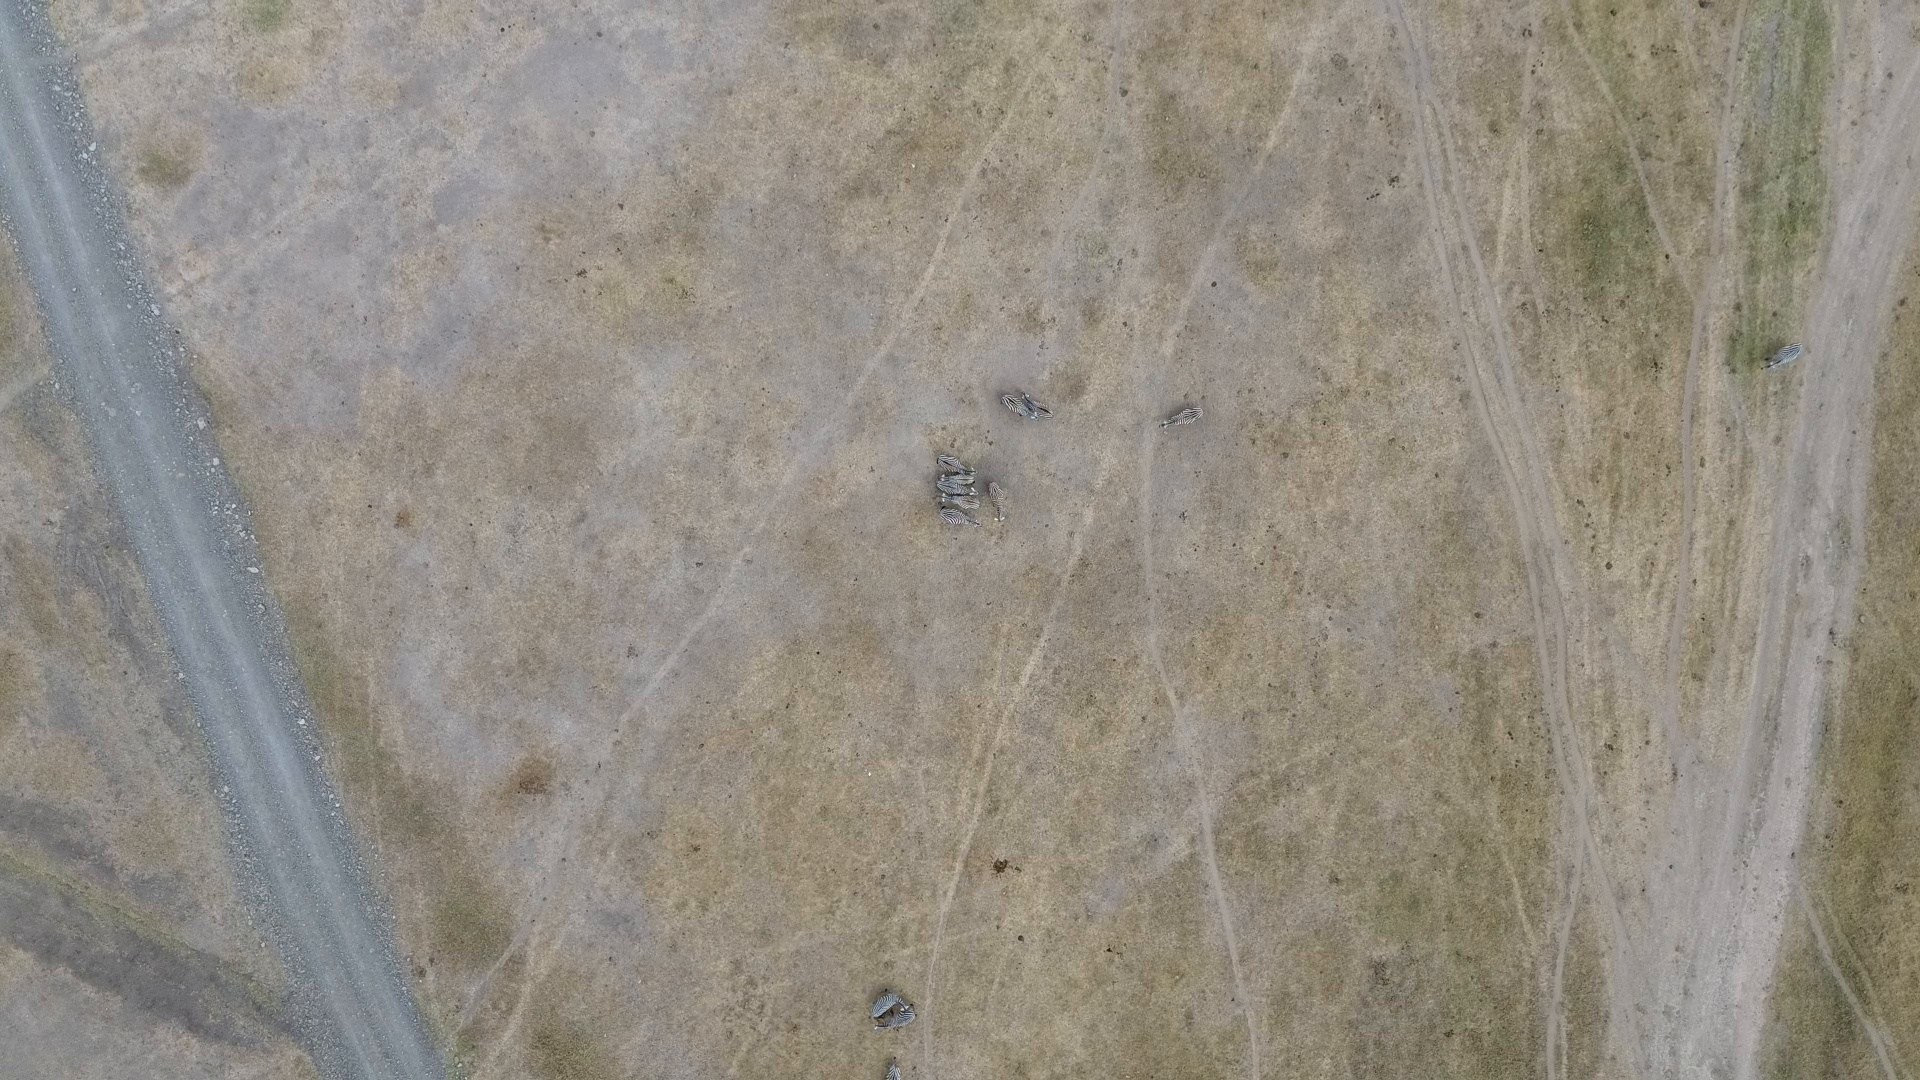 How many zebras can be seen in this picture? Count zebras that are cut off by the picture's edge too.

12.